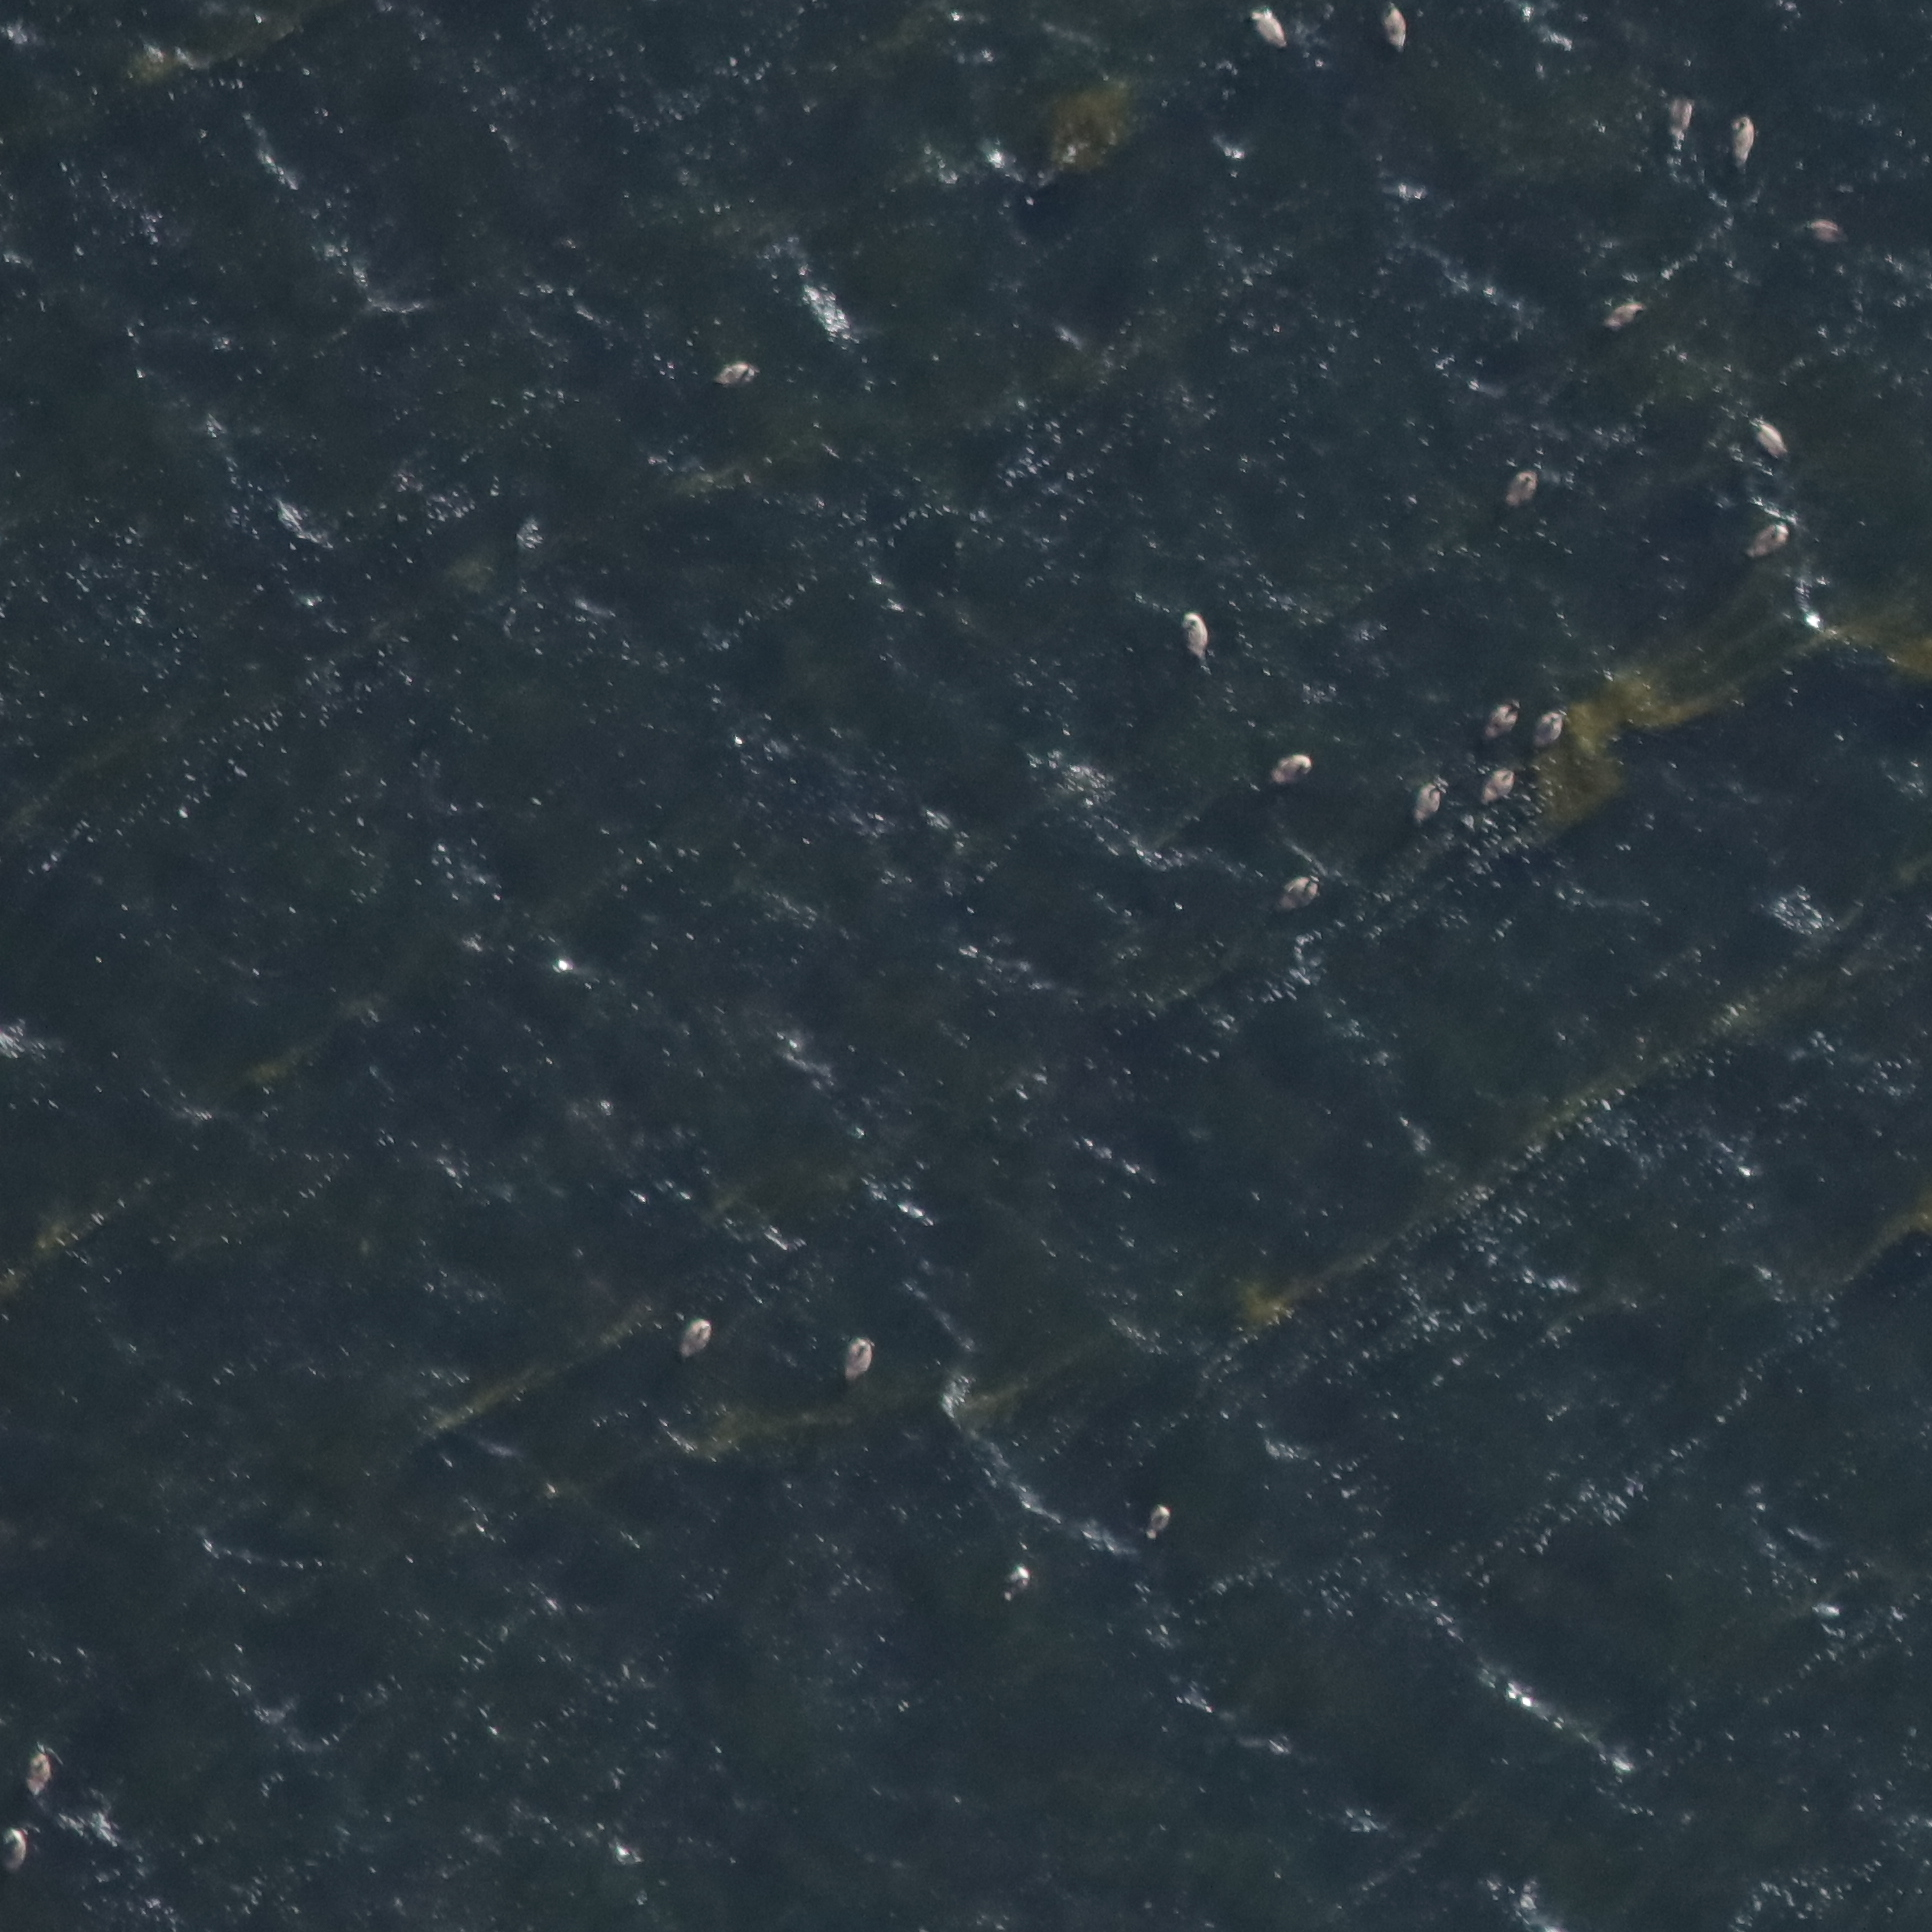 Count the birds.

23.